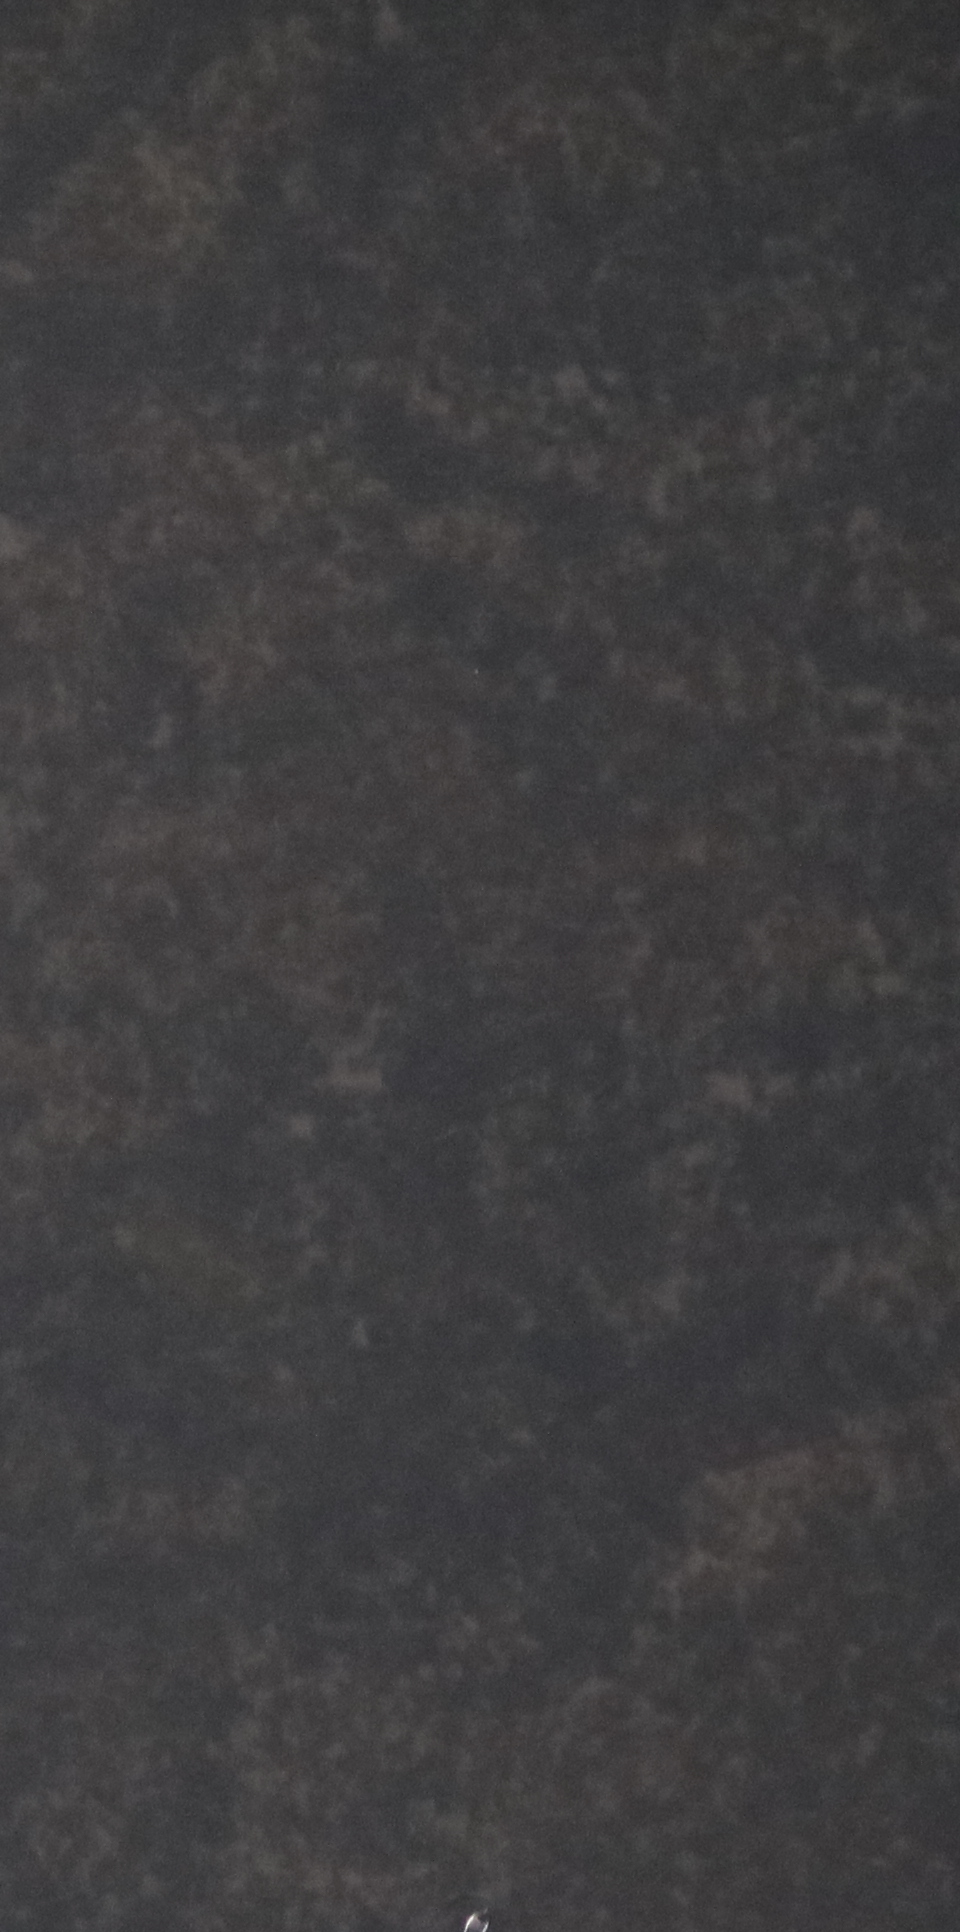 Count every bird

1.